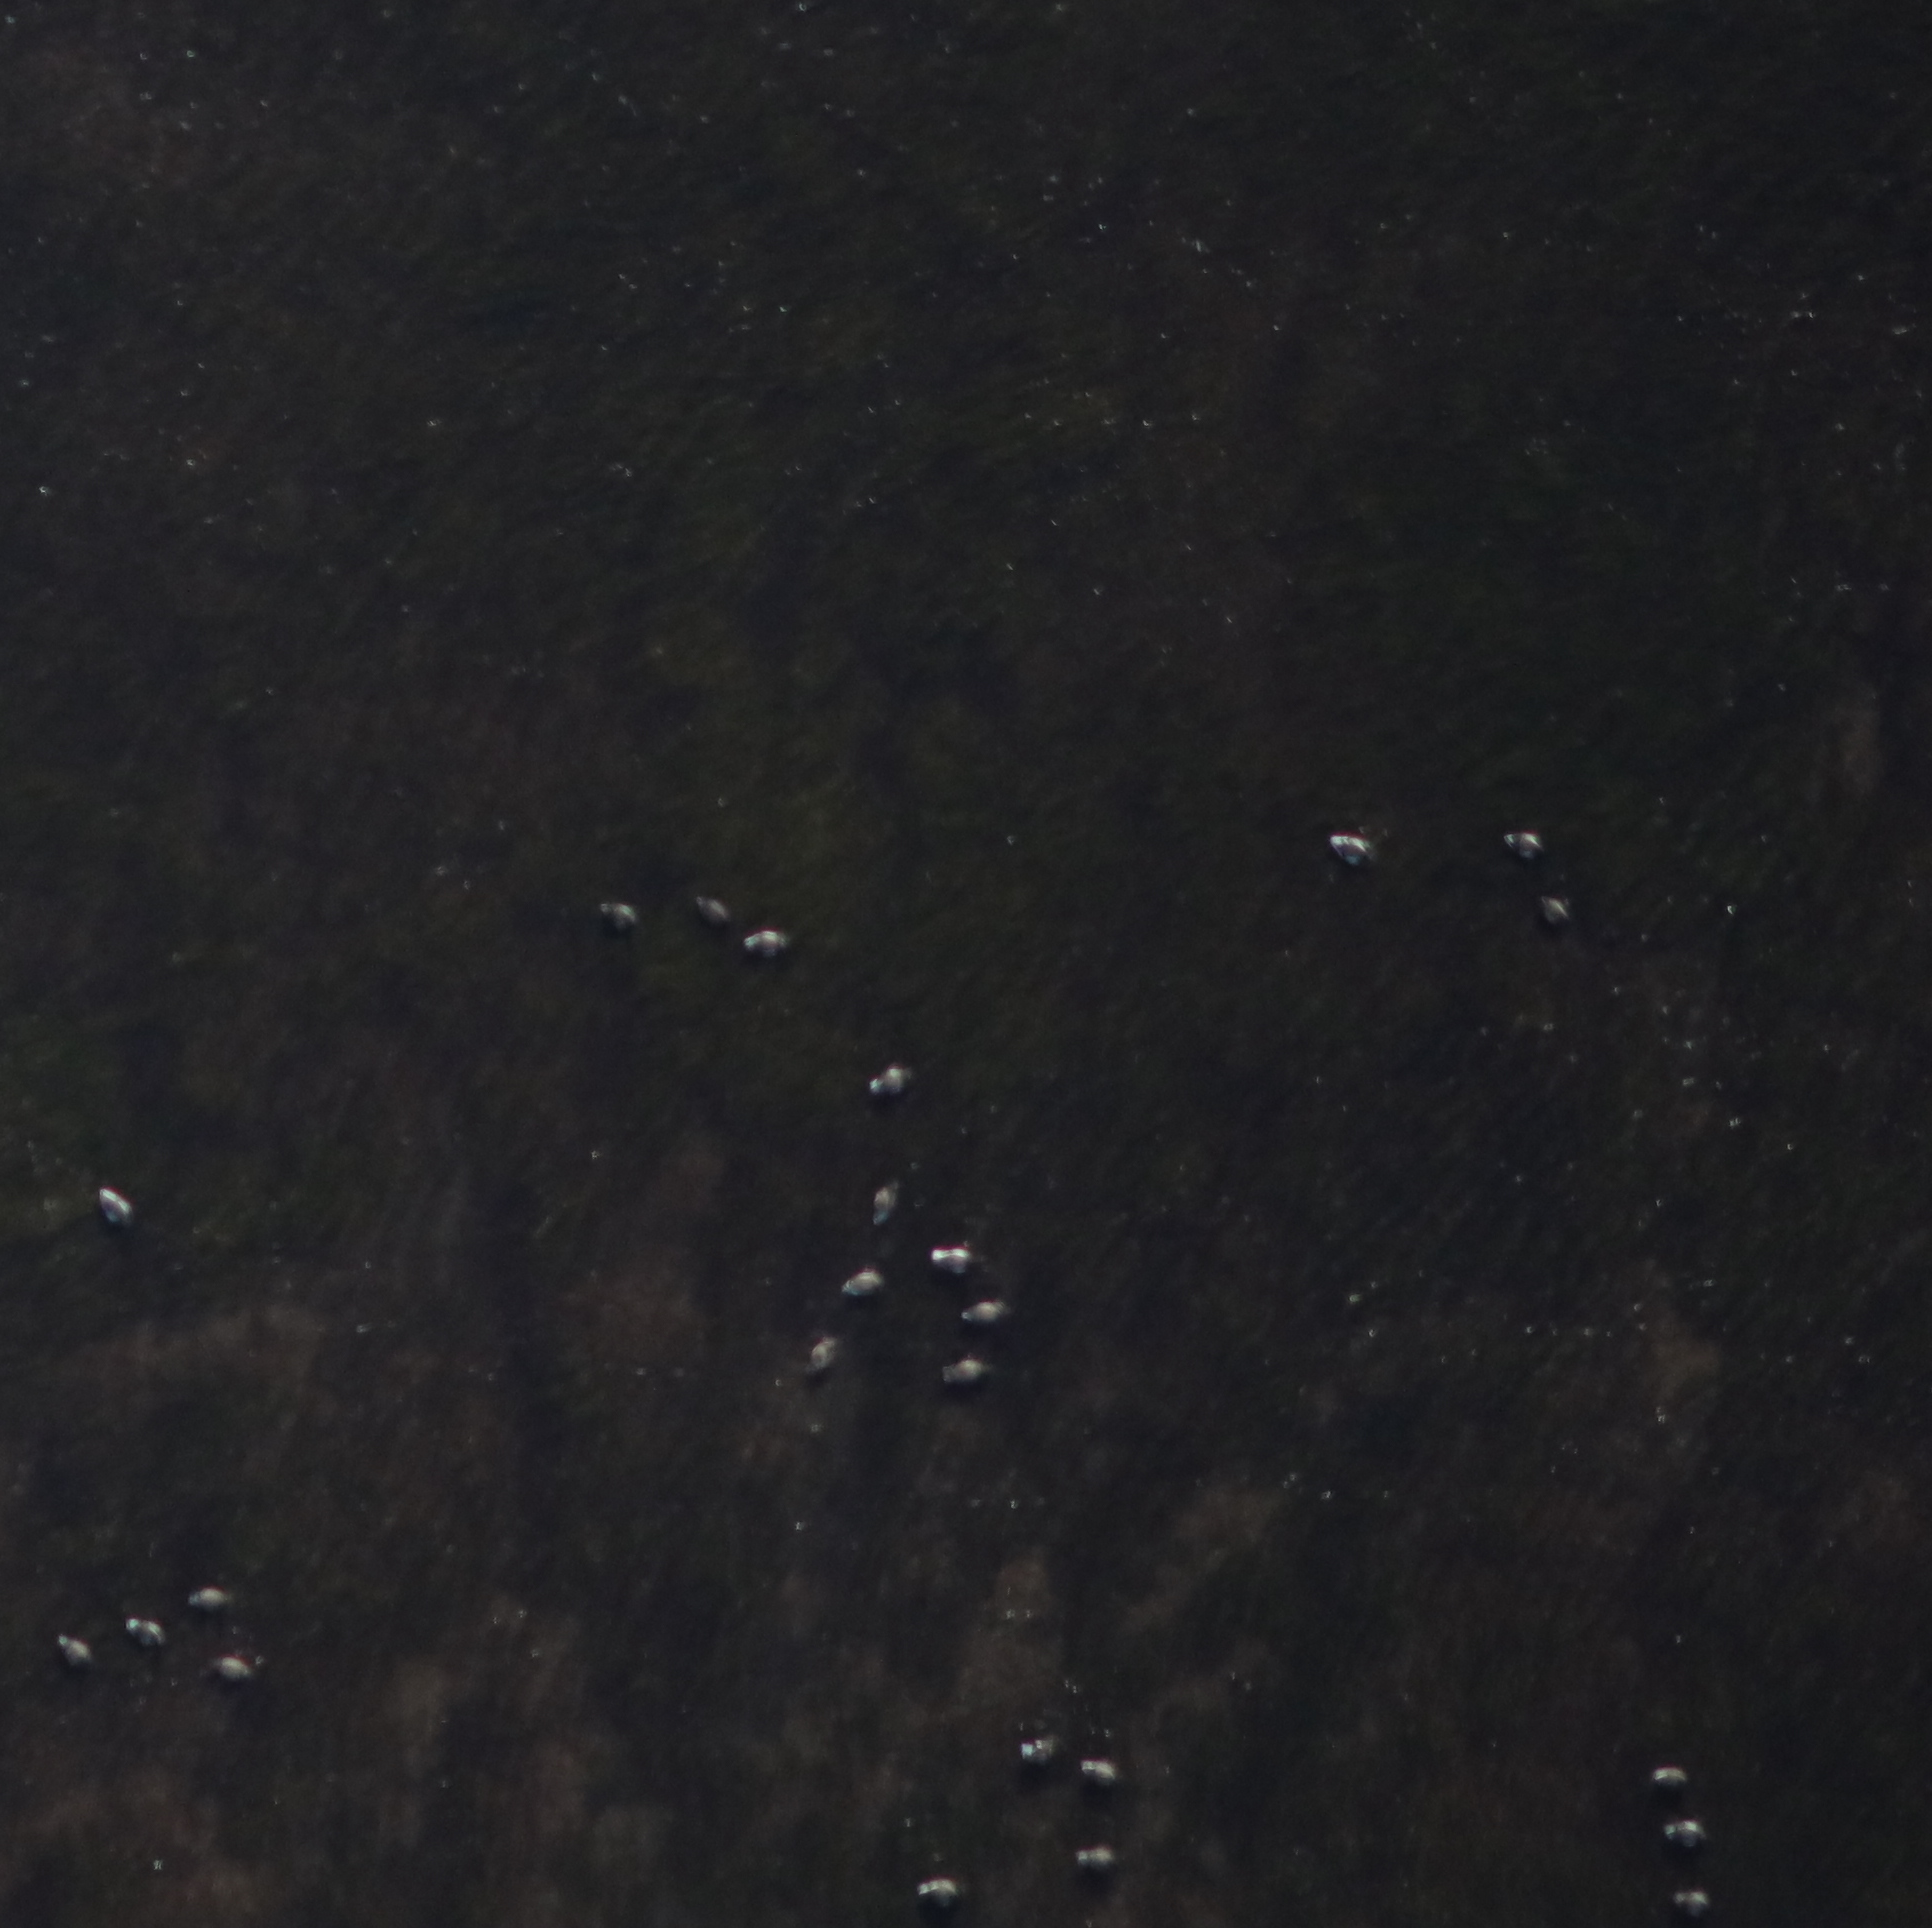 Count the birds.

25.